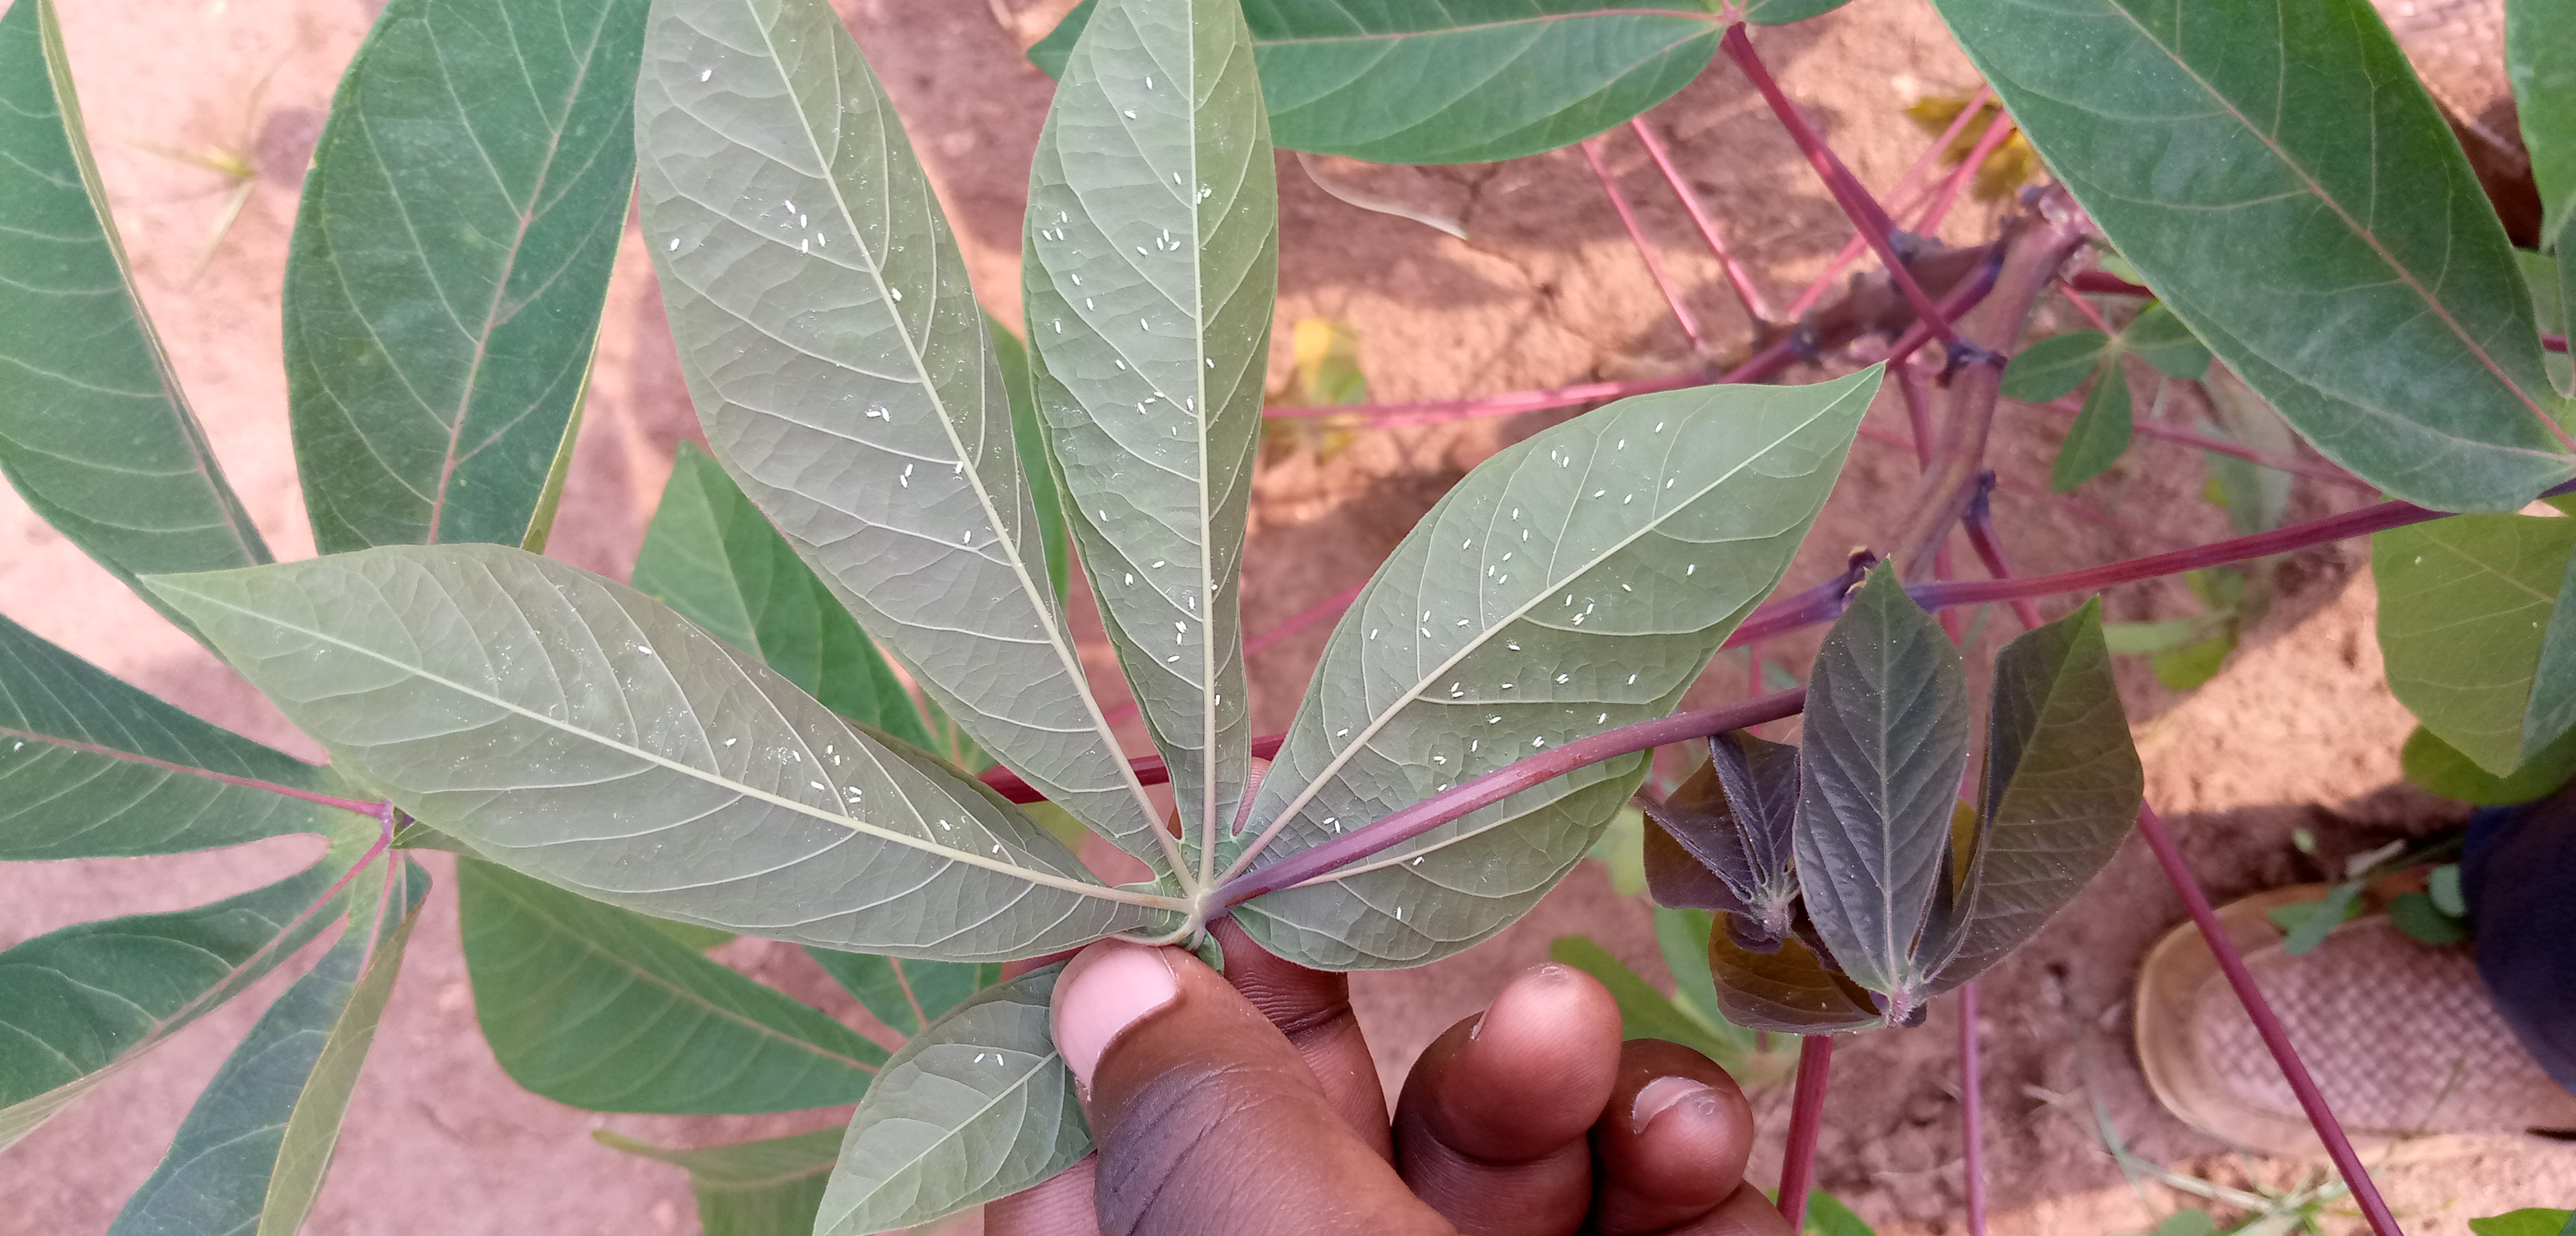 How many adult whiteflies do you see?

103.